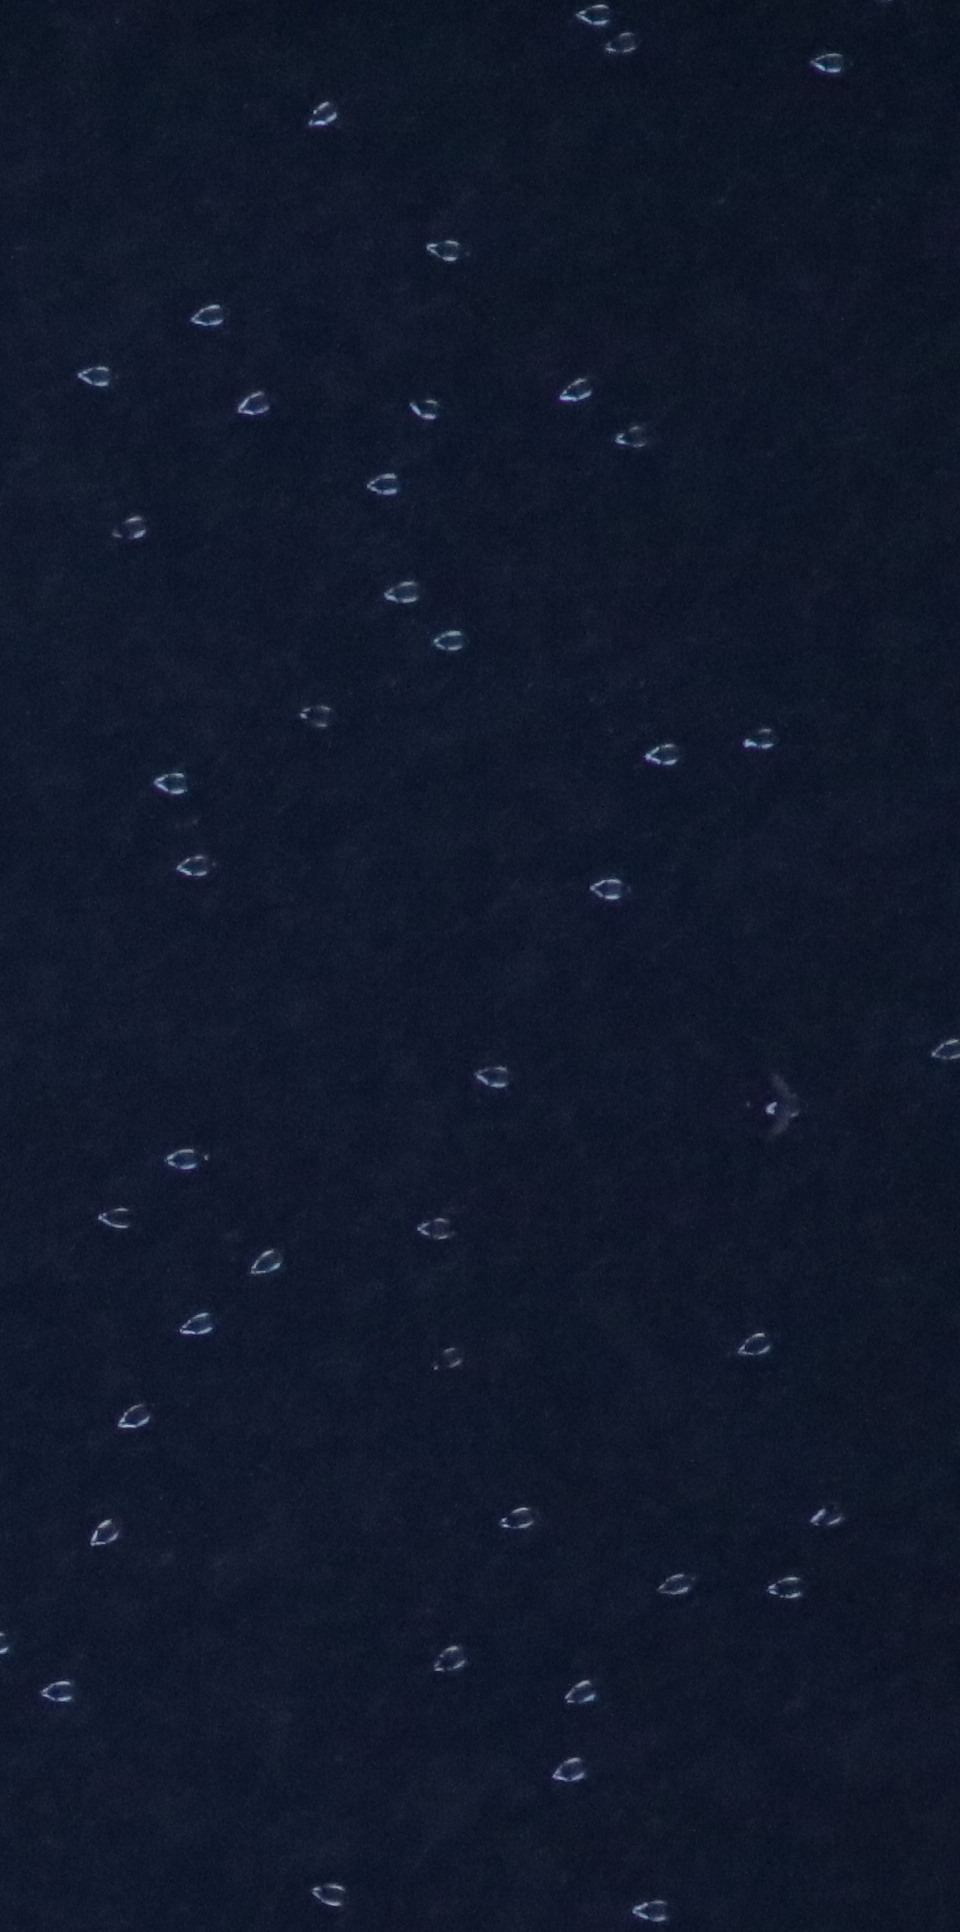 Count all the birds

43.